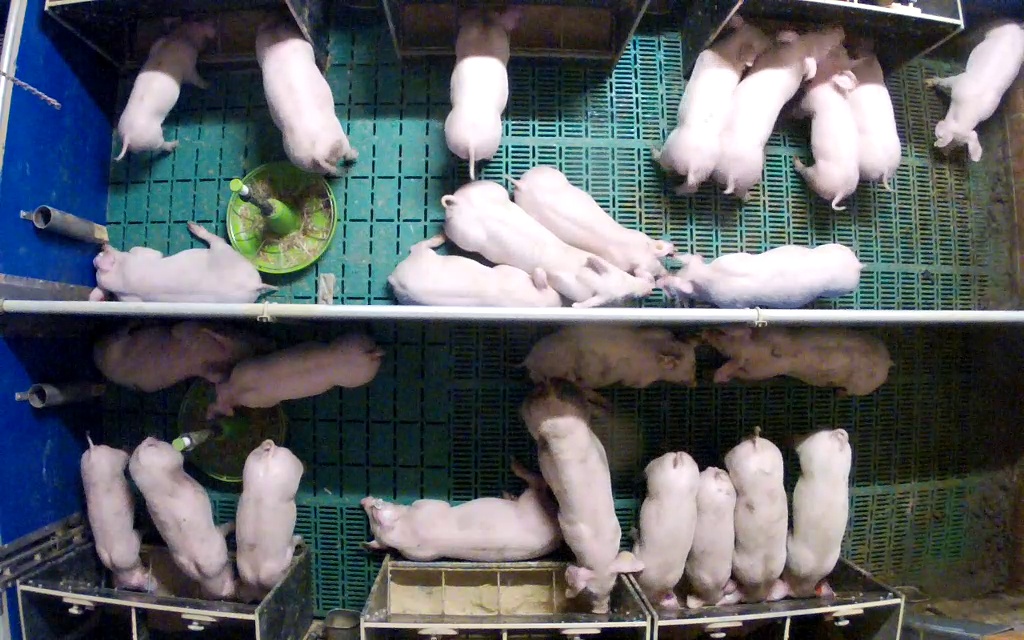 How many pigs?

26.